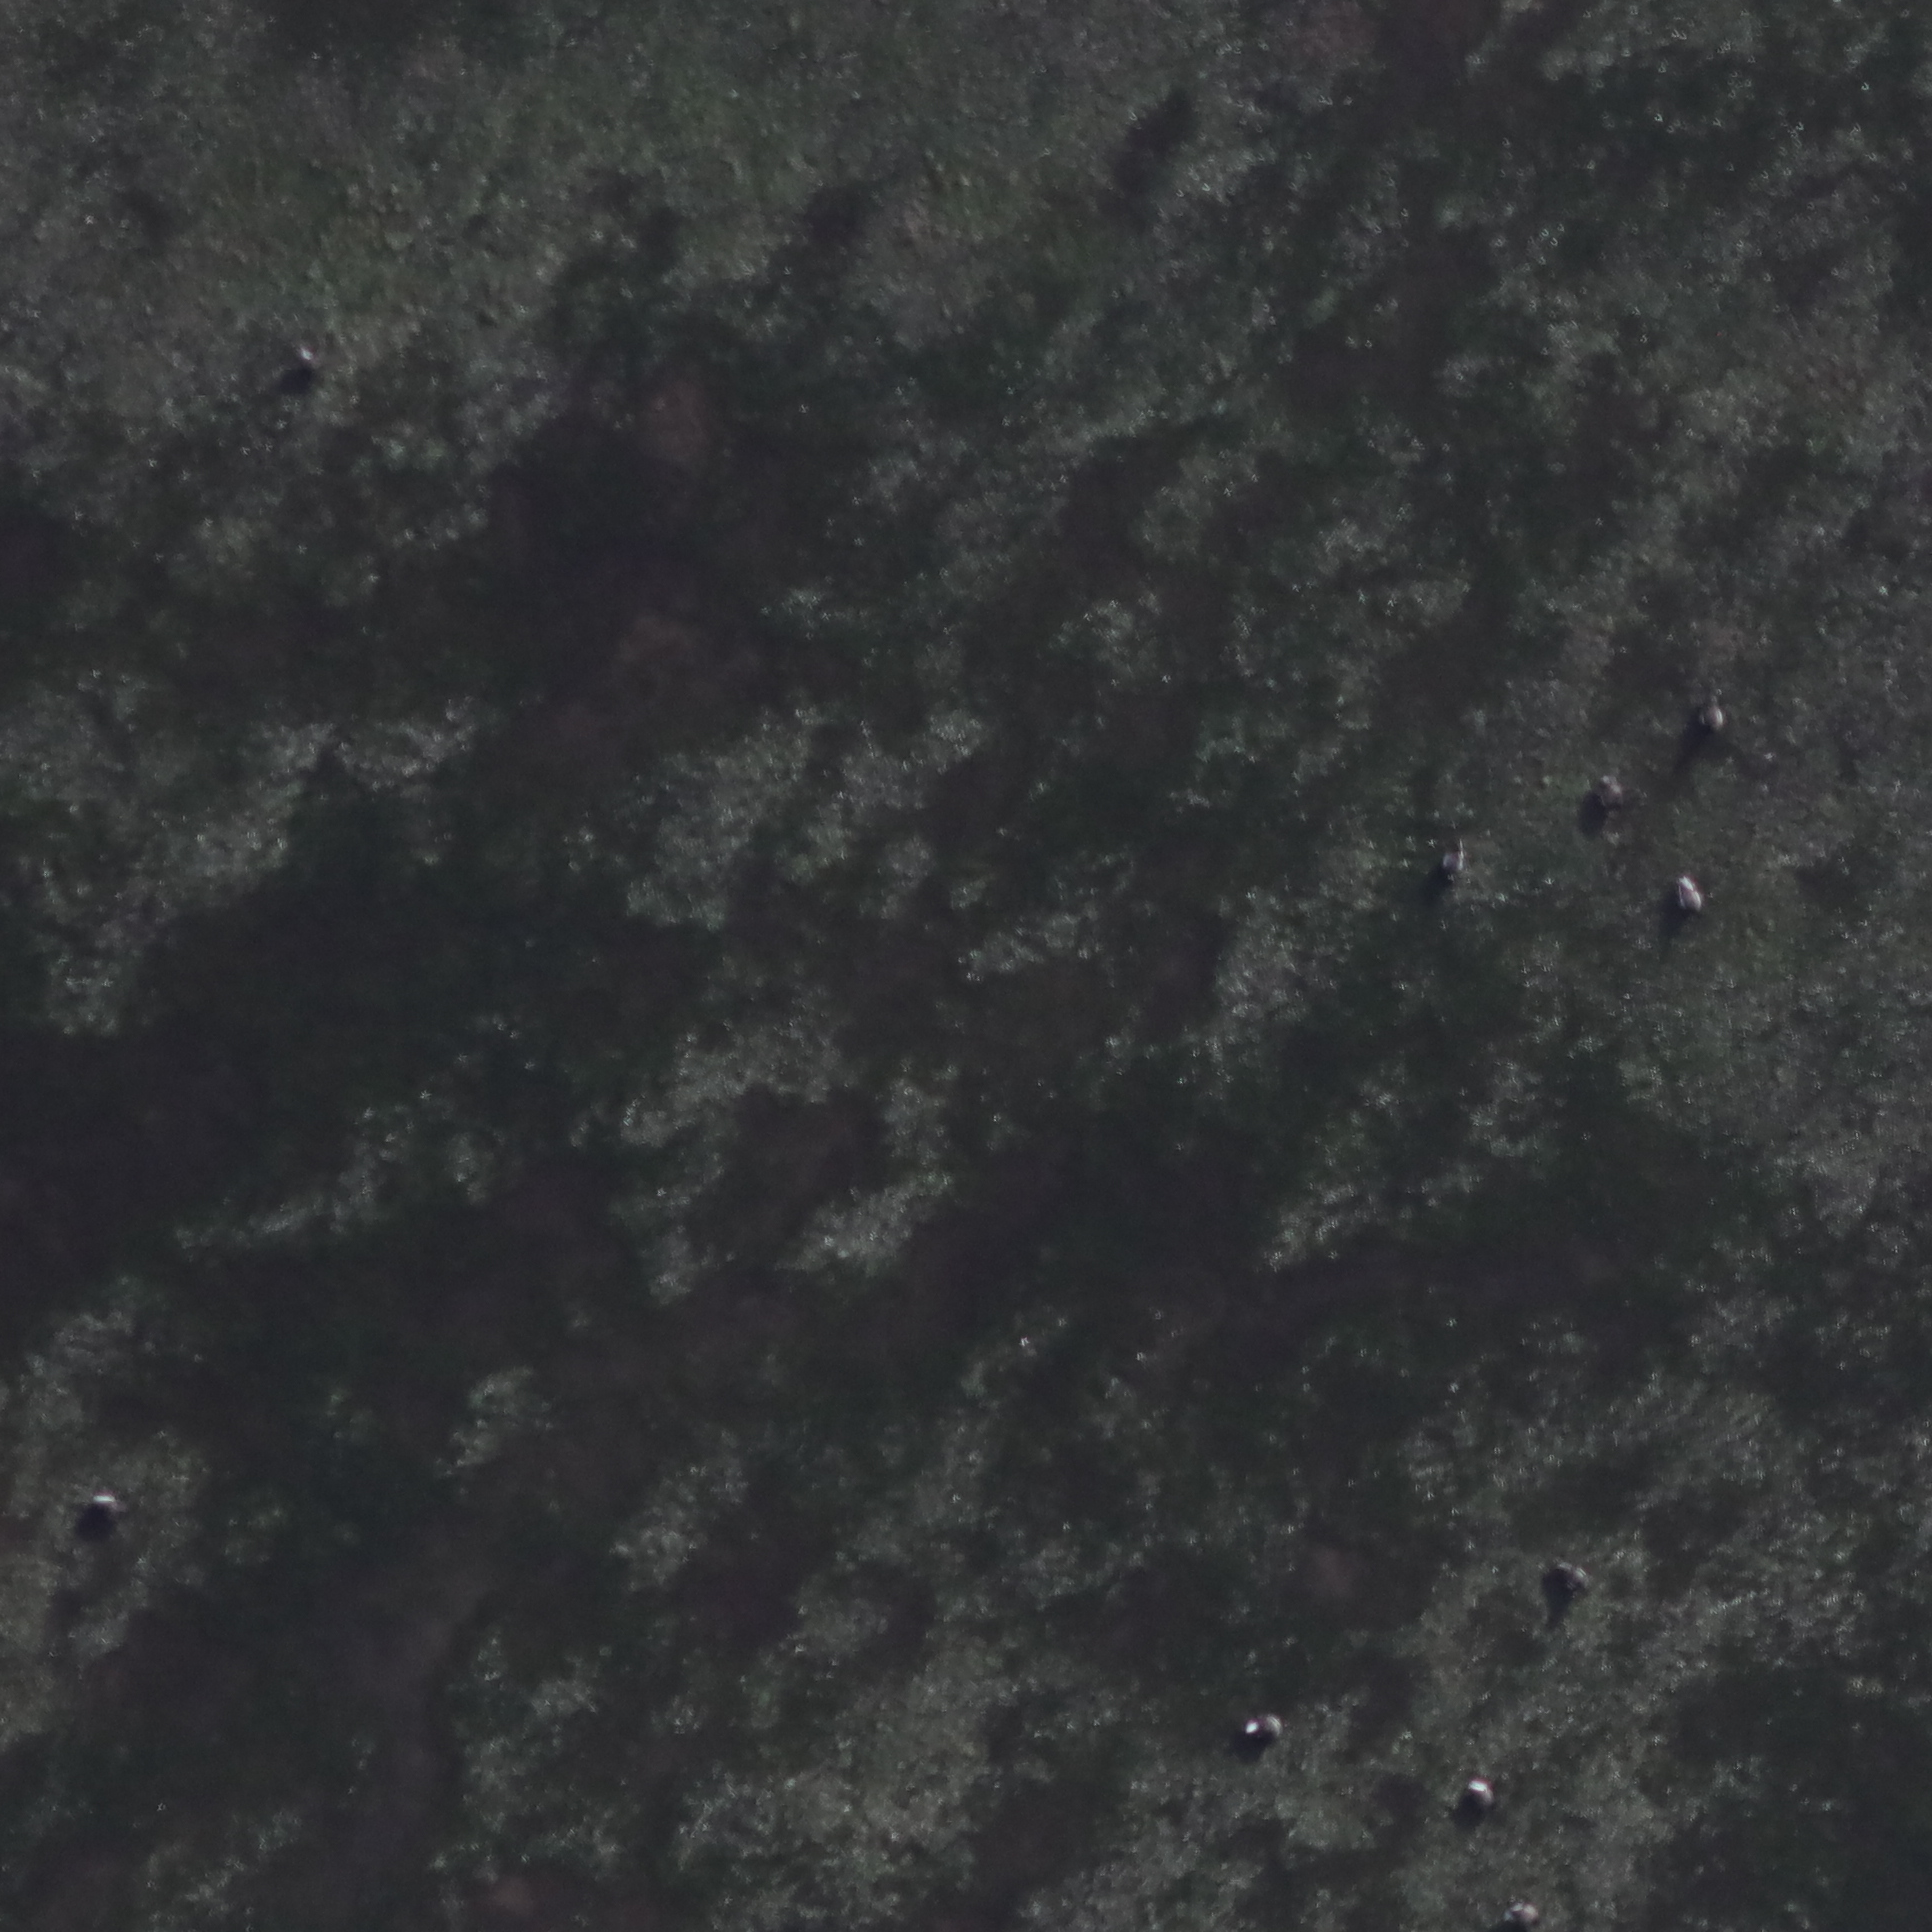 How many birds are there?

10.